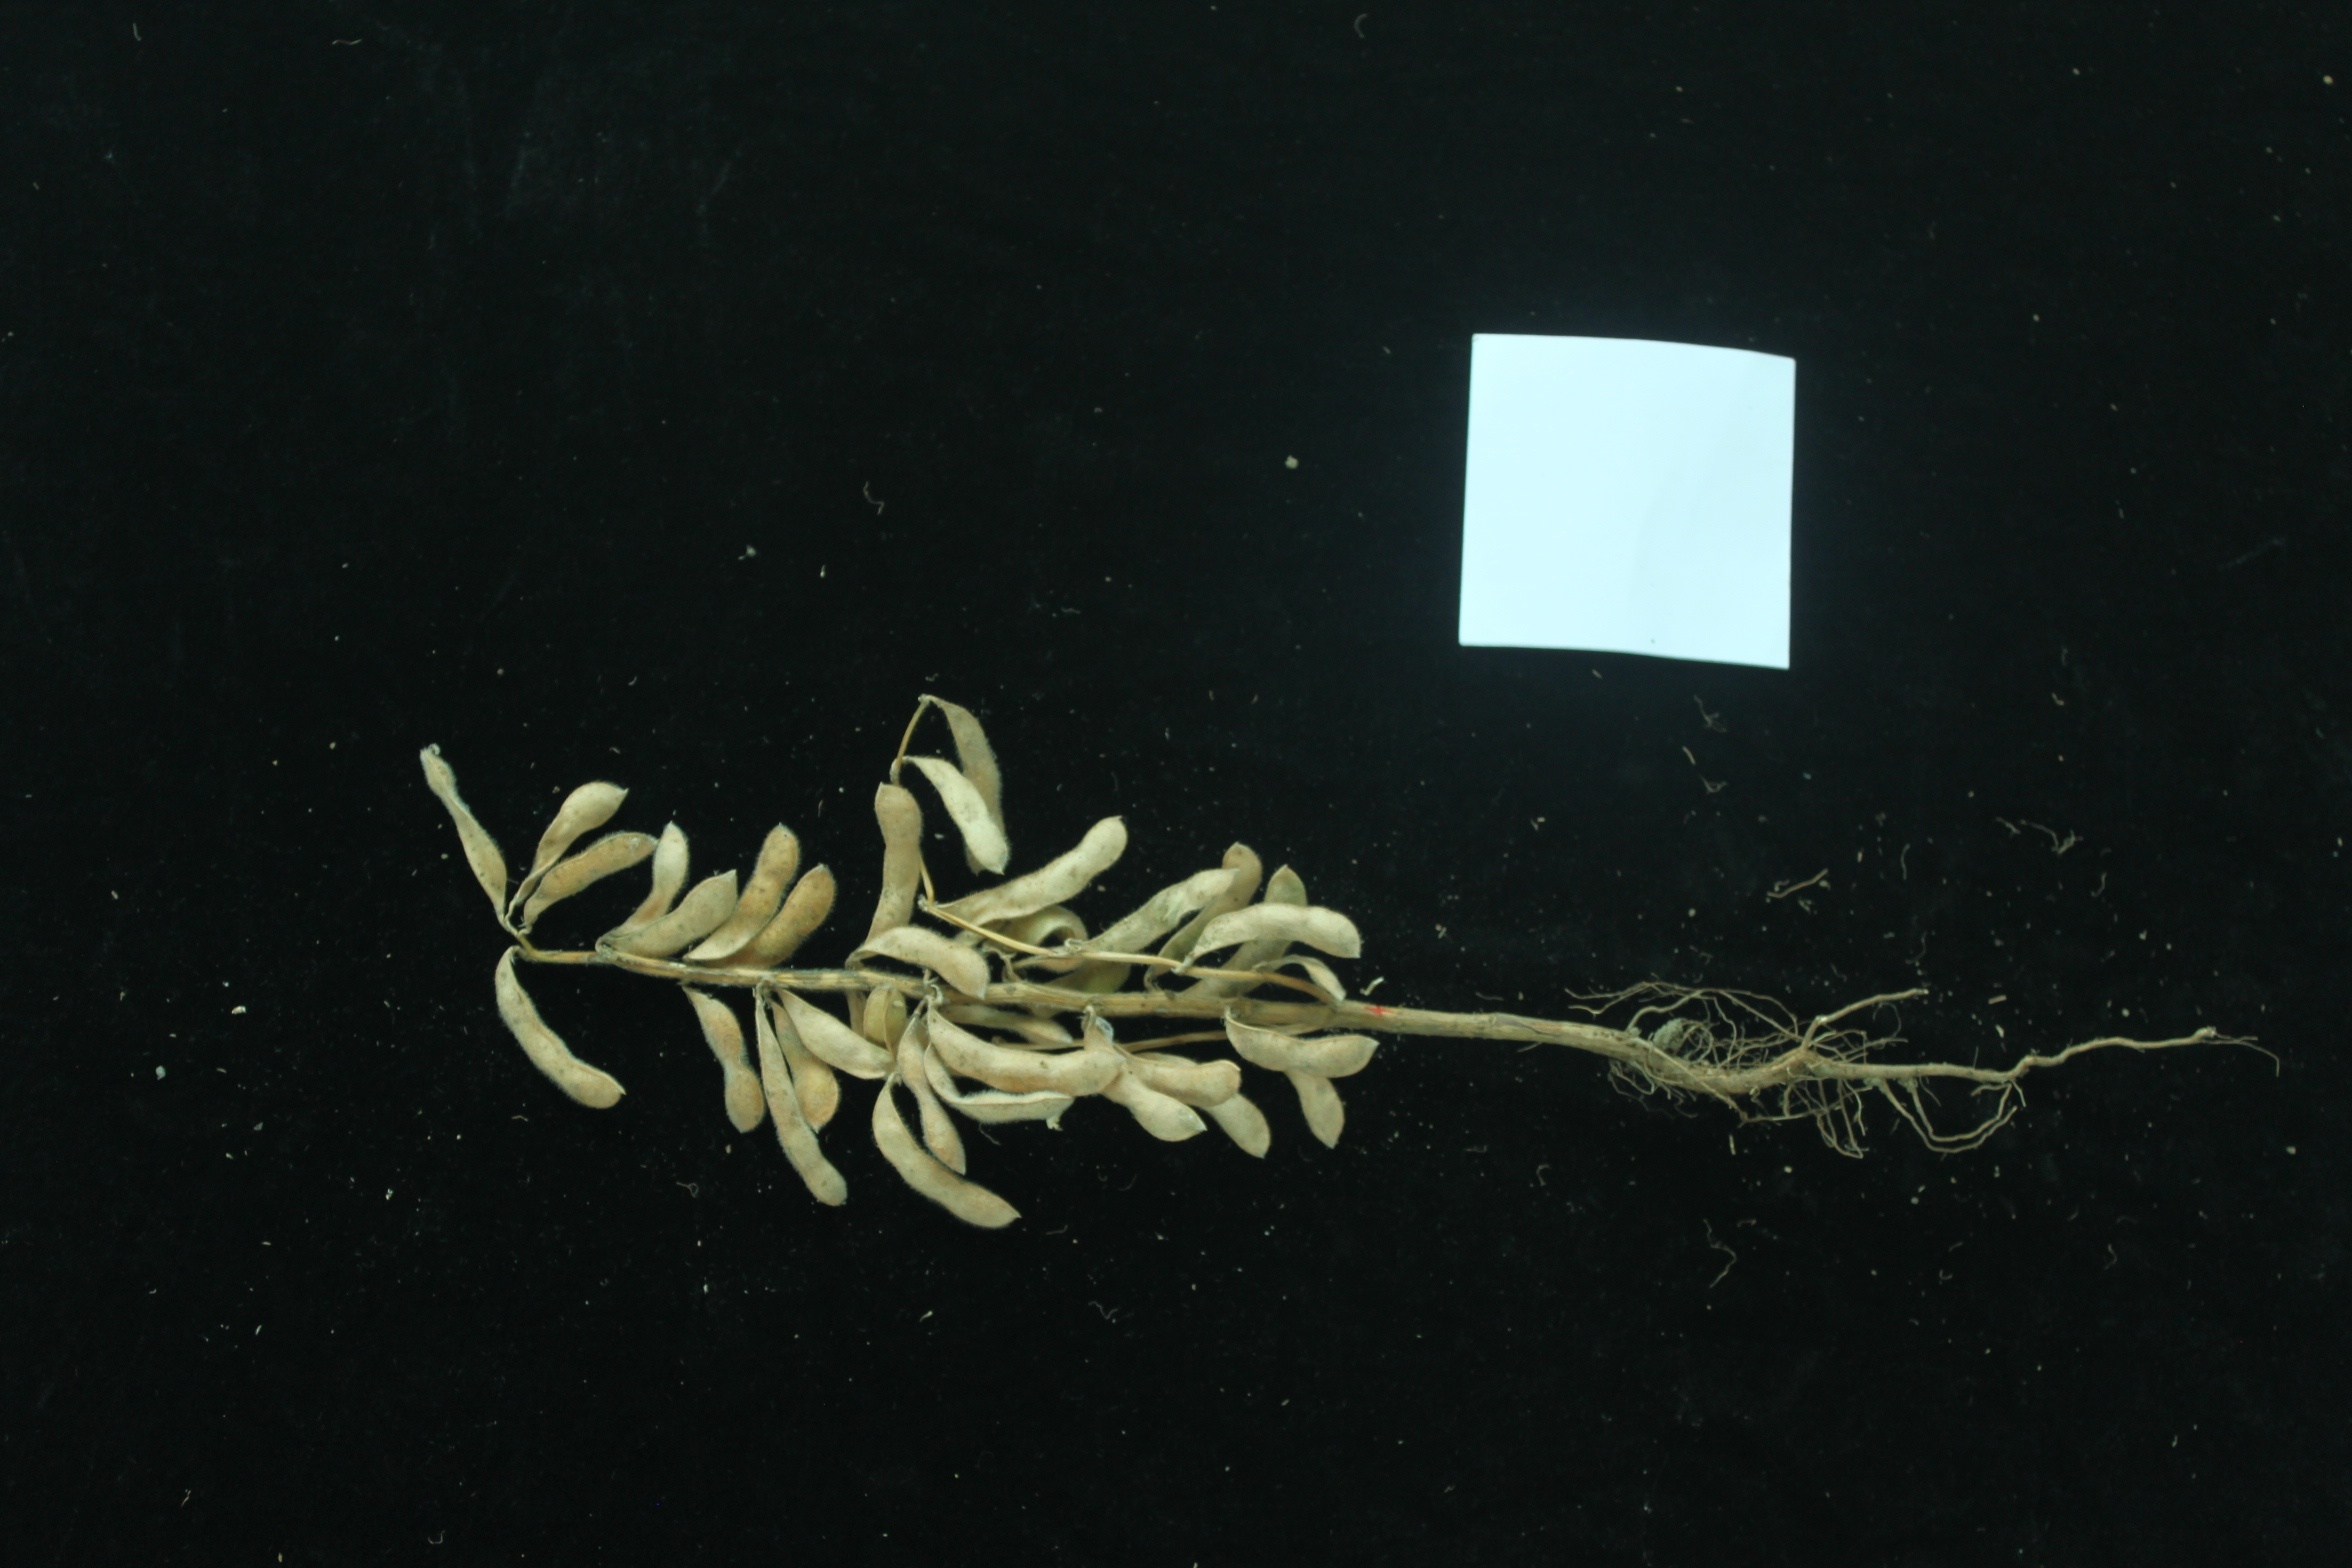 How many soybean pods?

32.